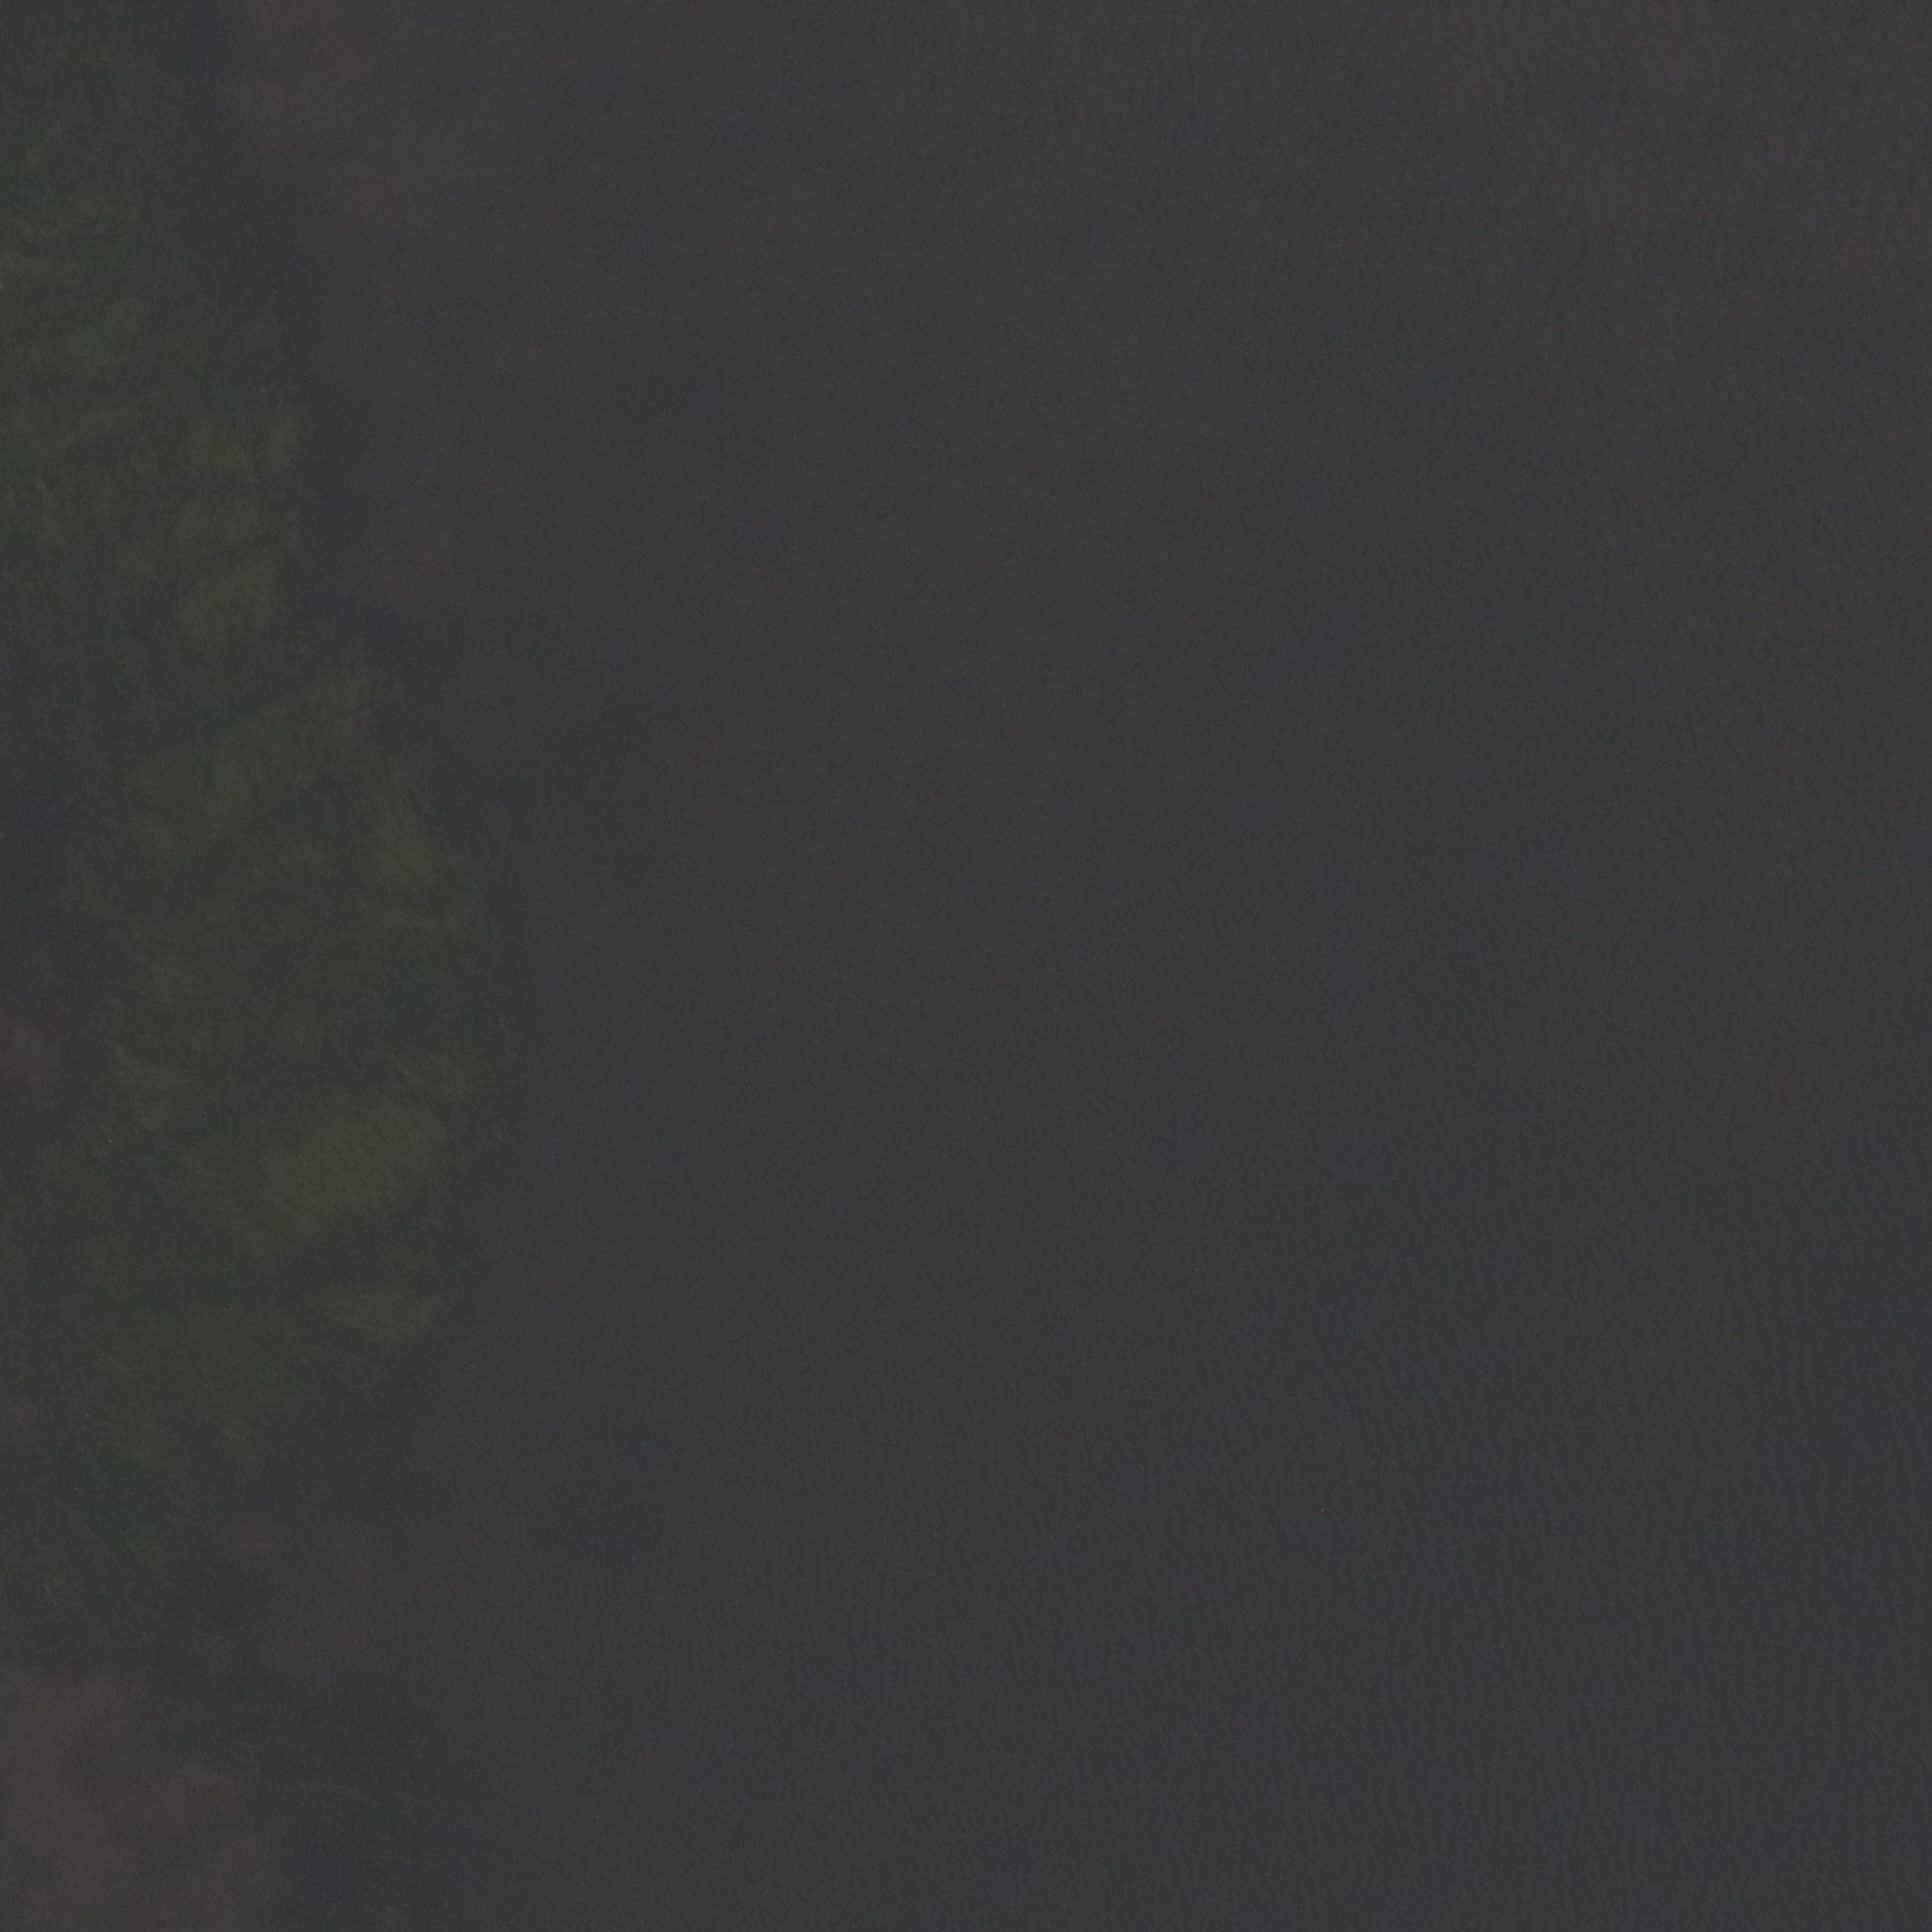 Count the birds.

0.